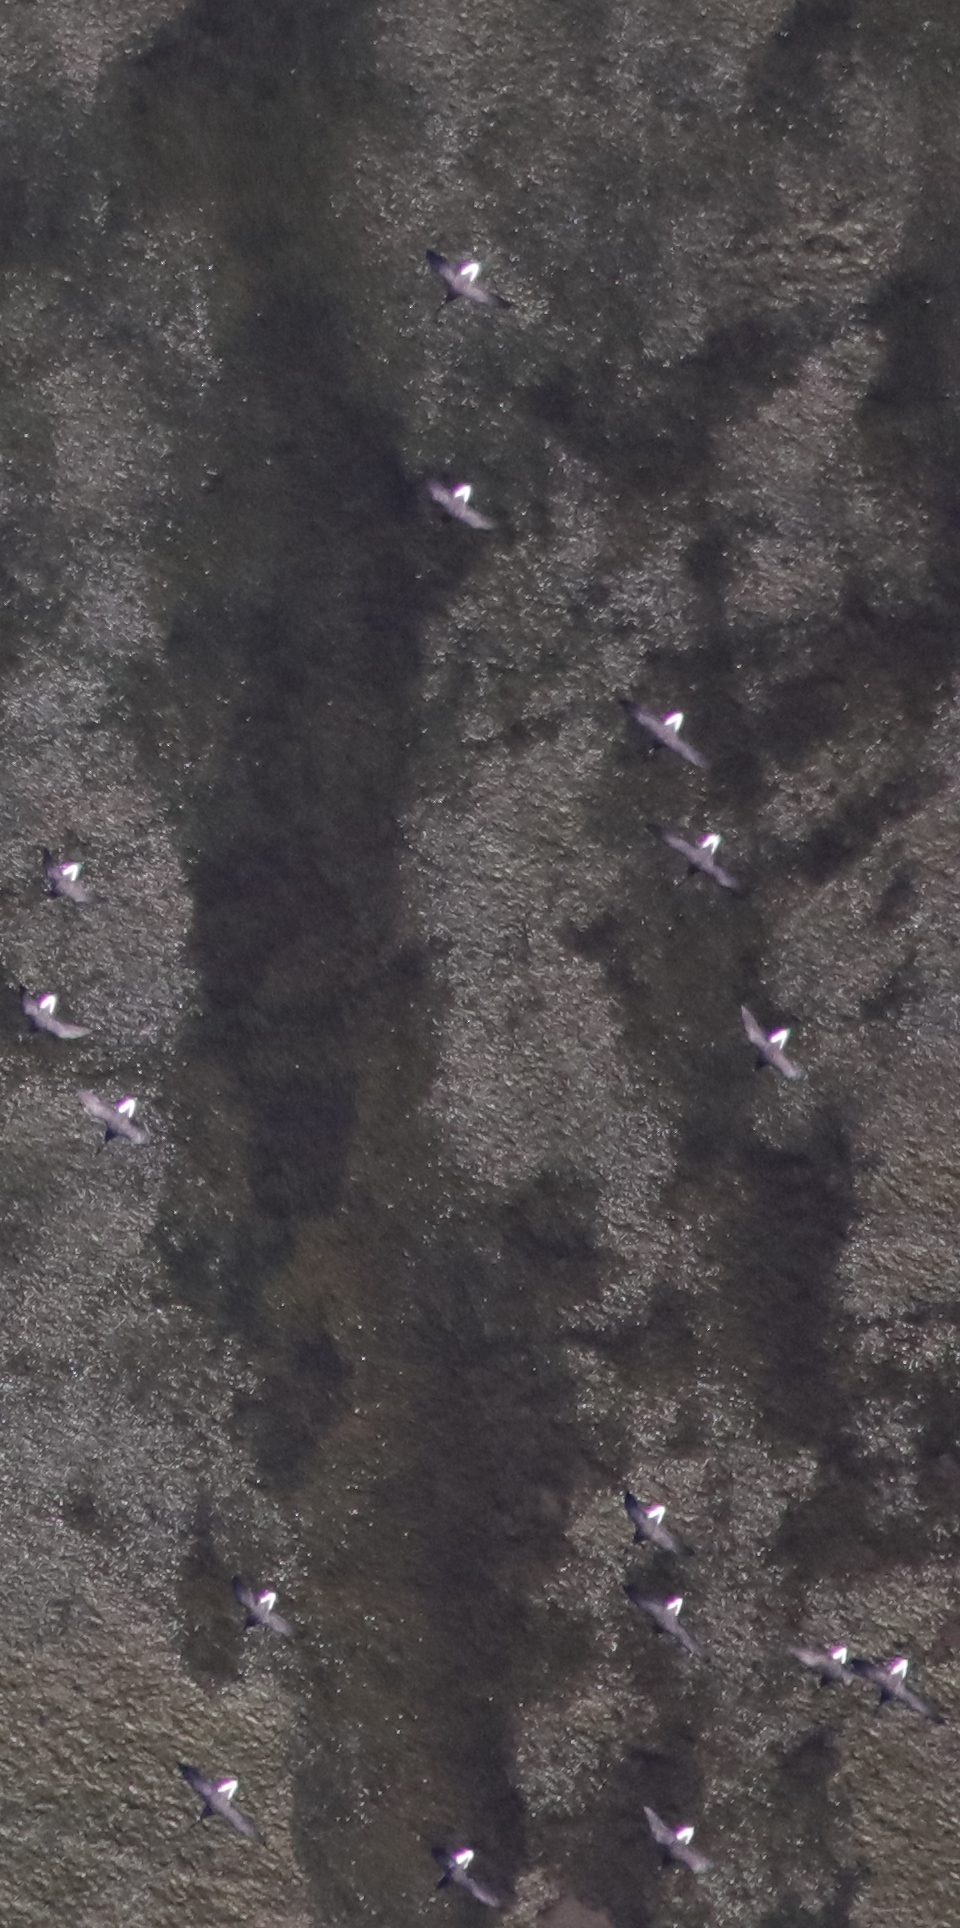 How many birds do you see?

16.